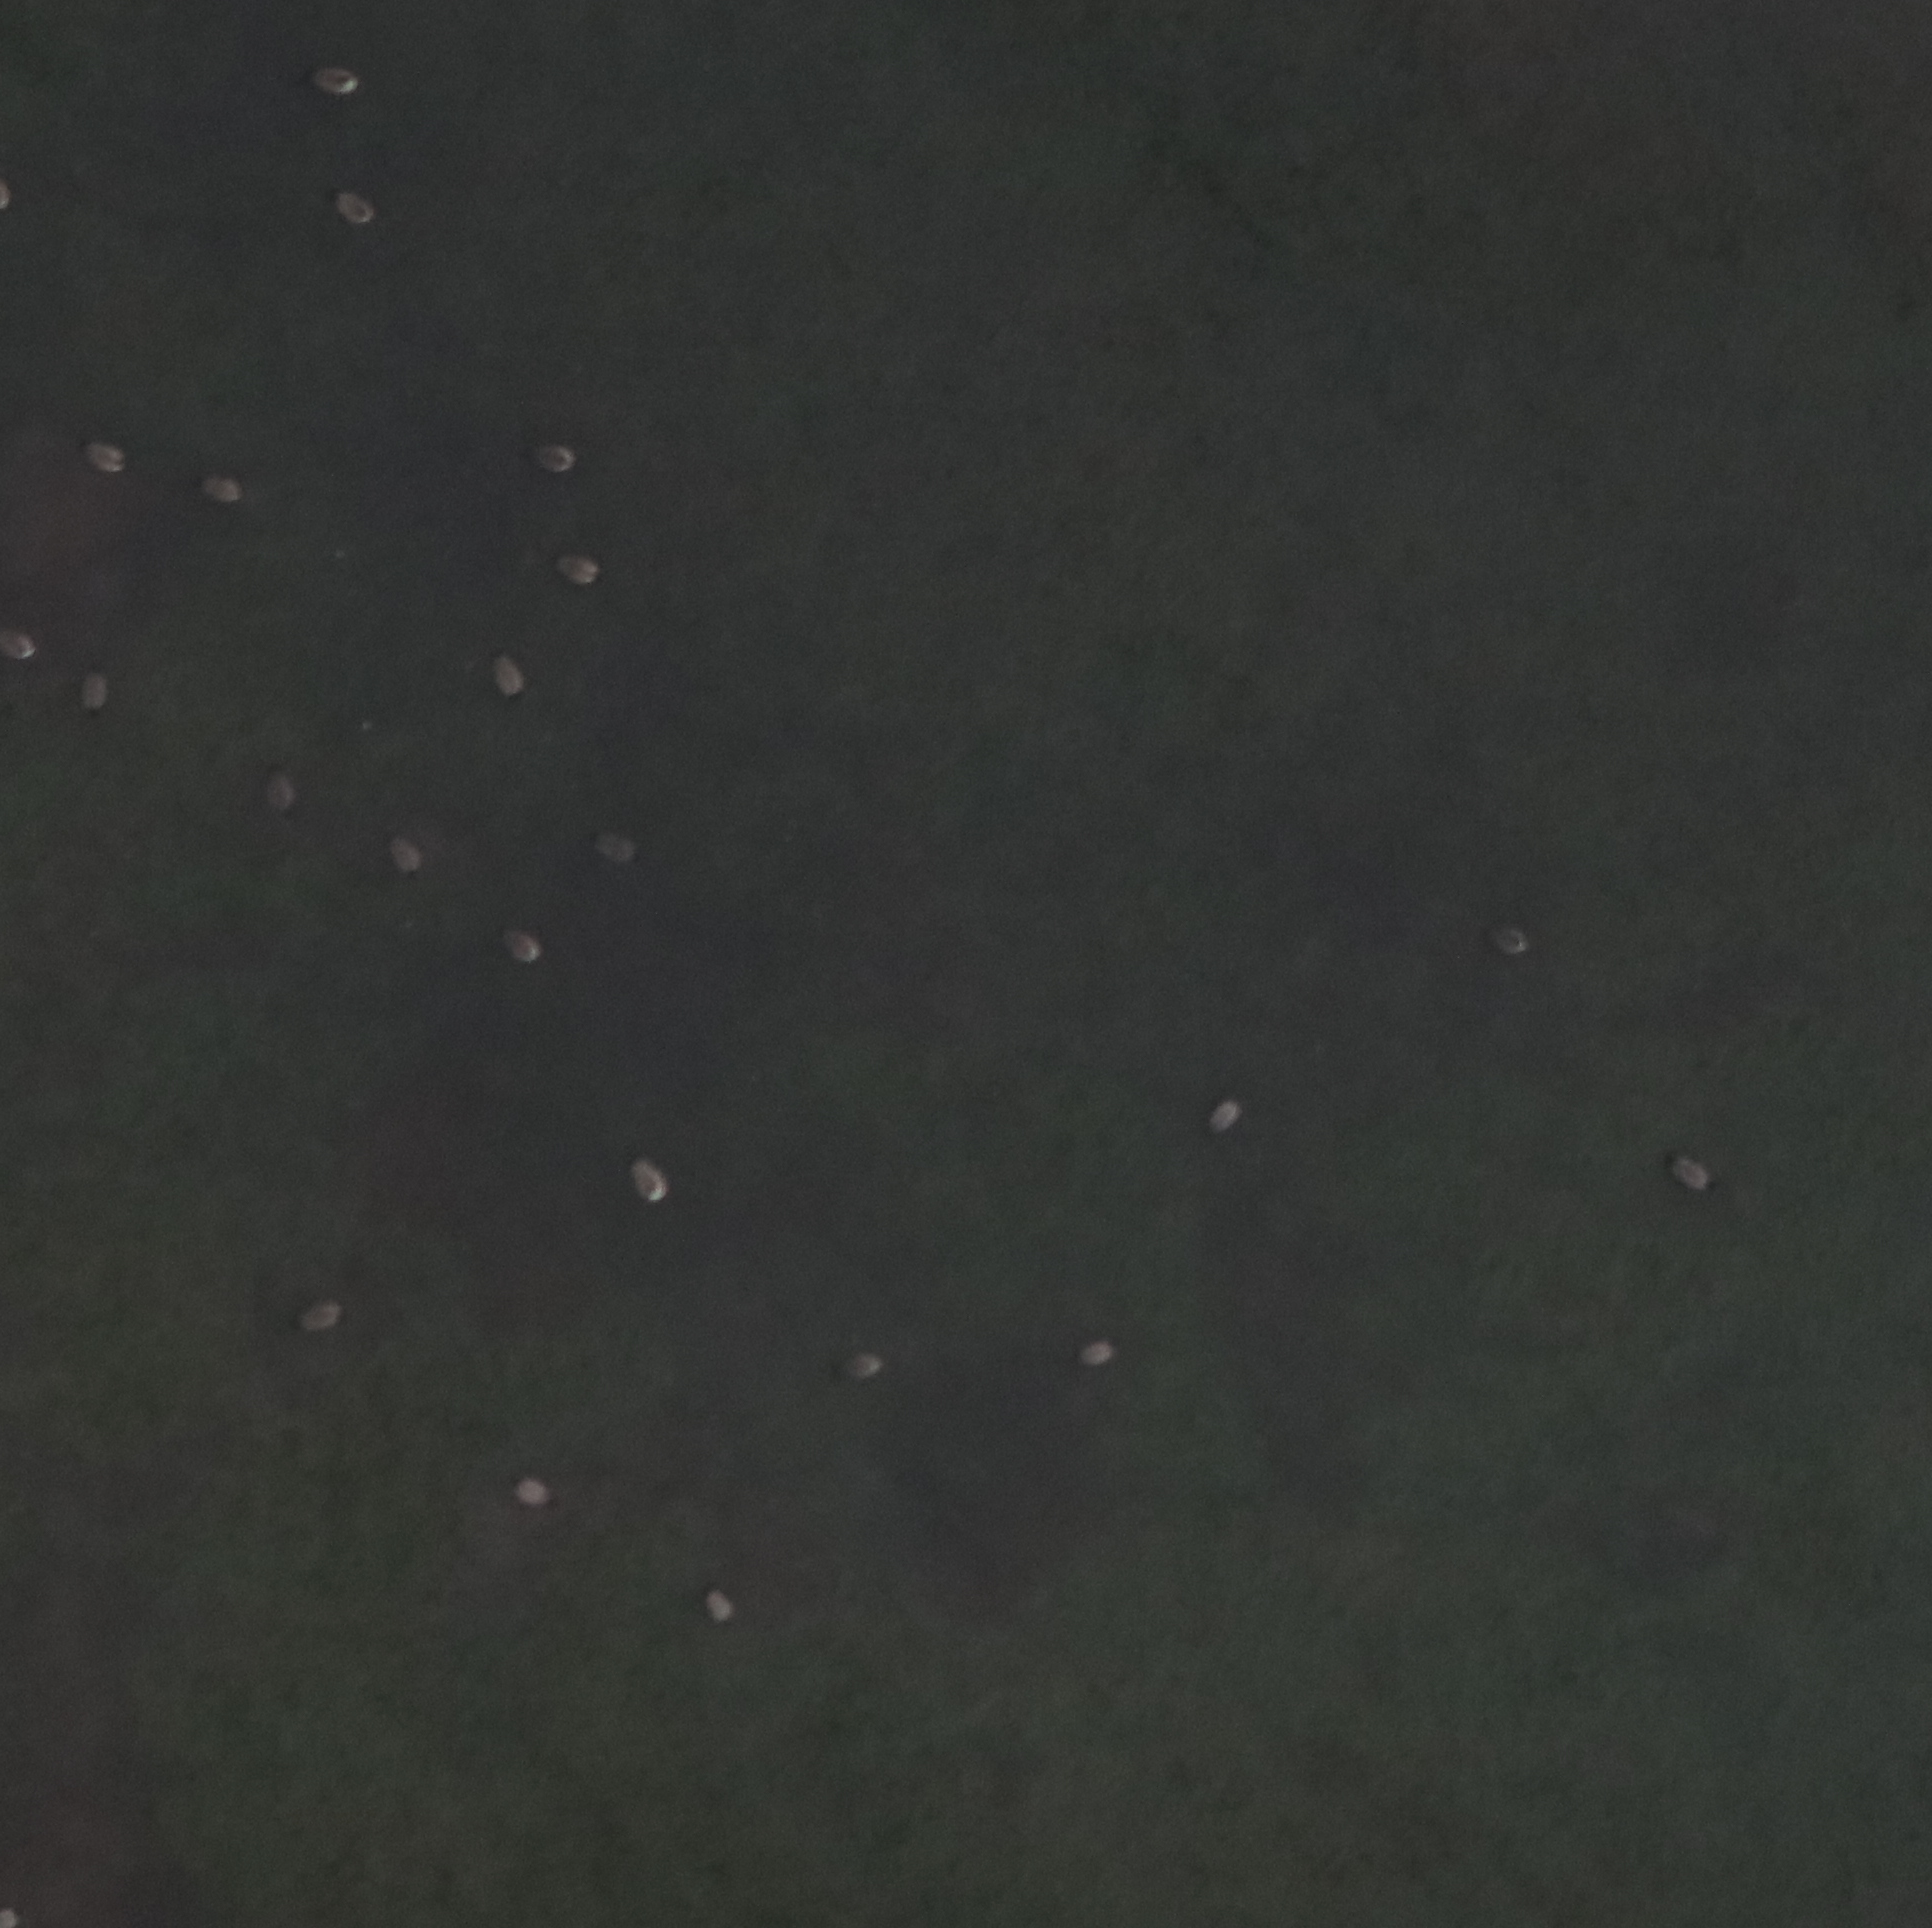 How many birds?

22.